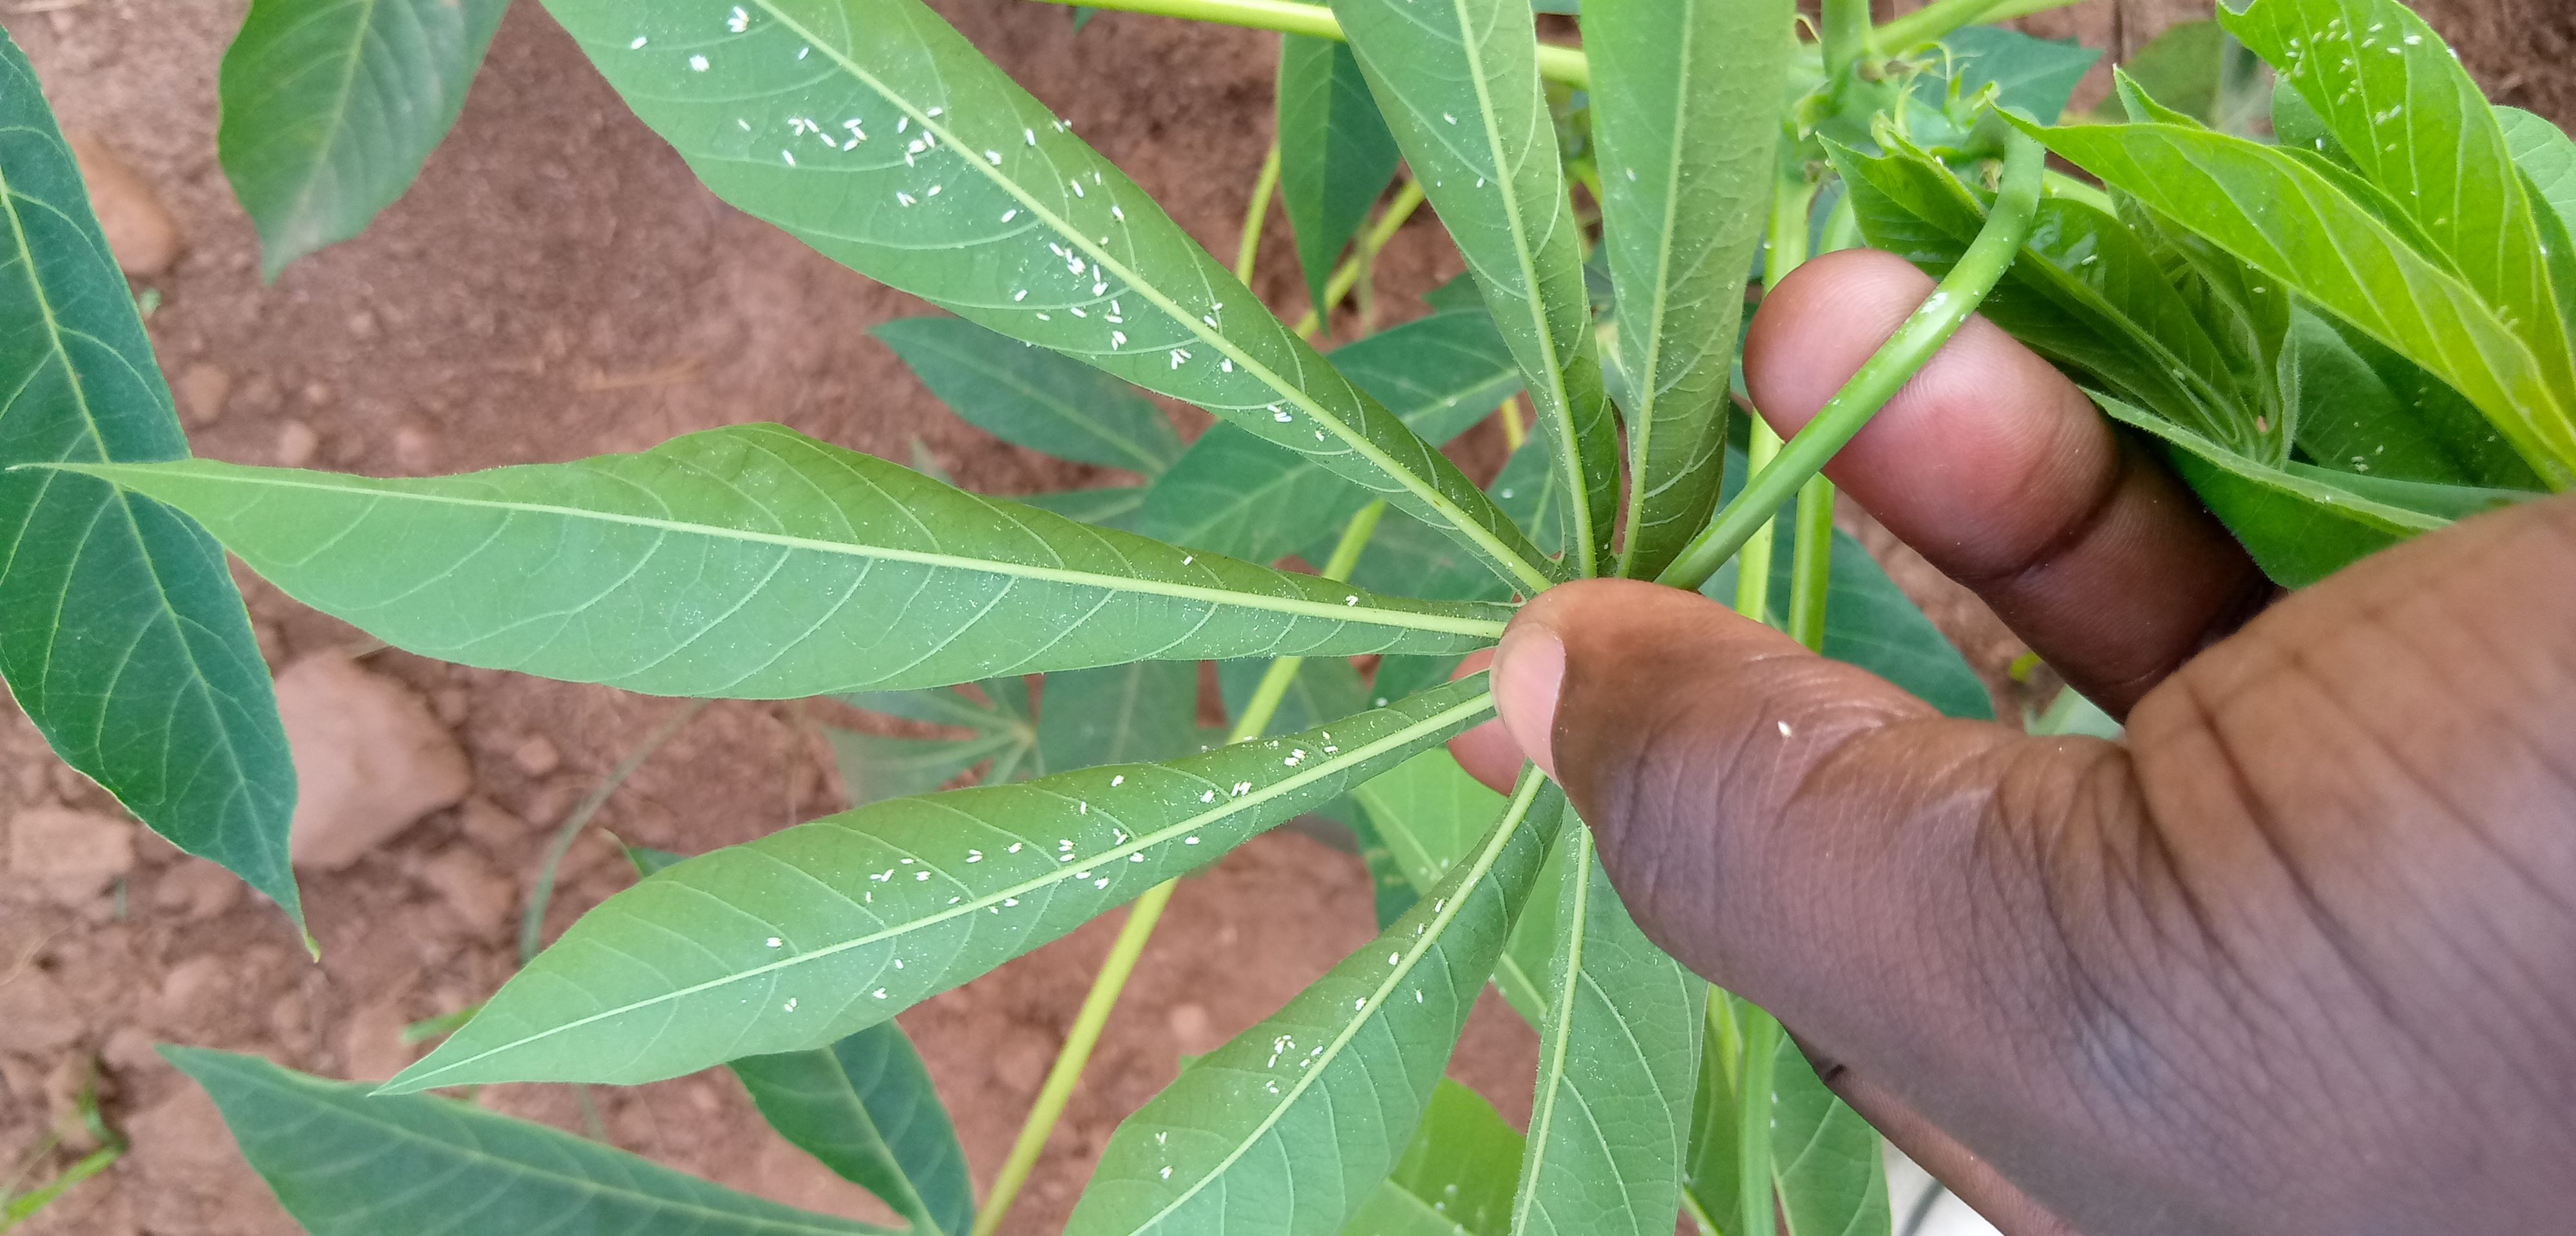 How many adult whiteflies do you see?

132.